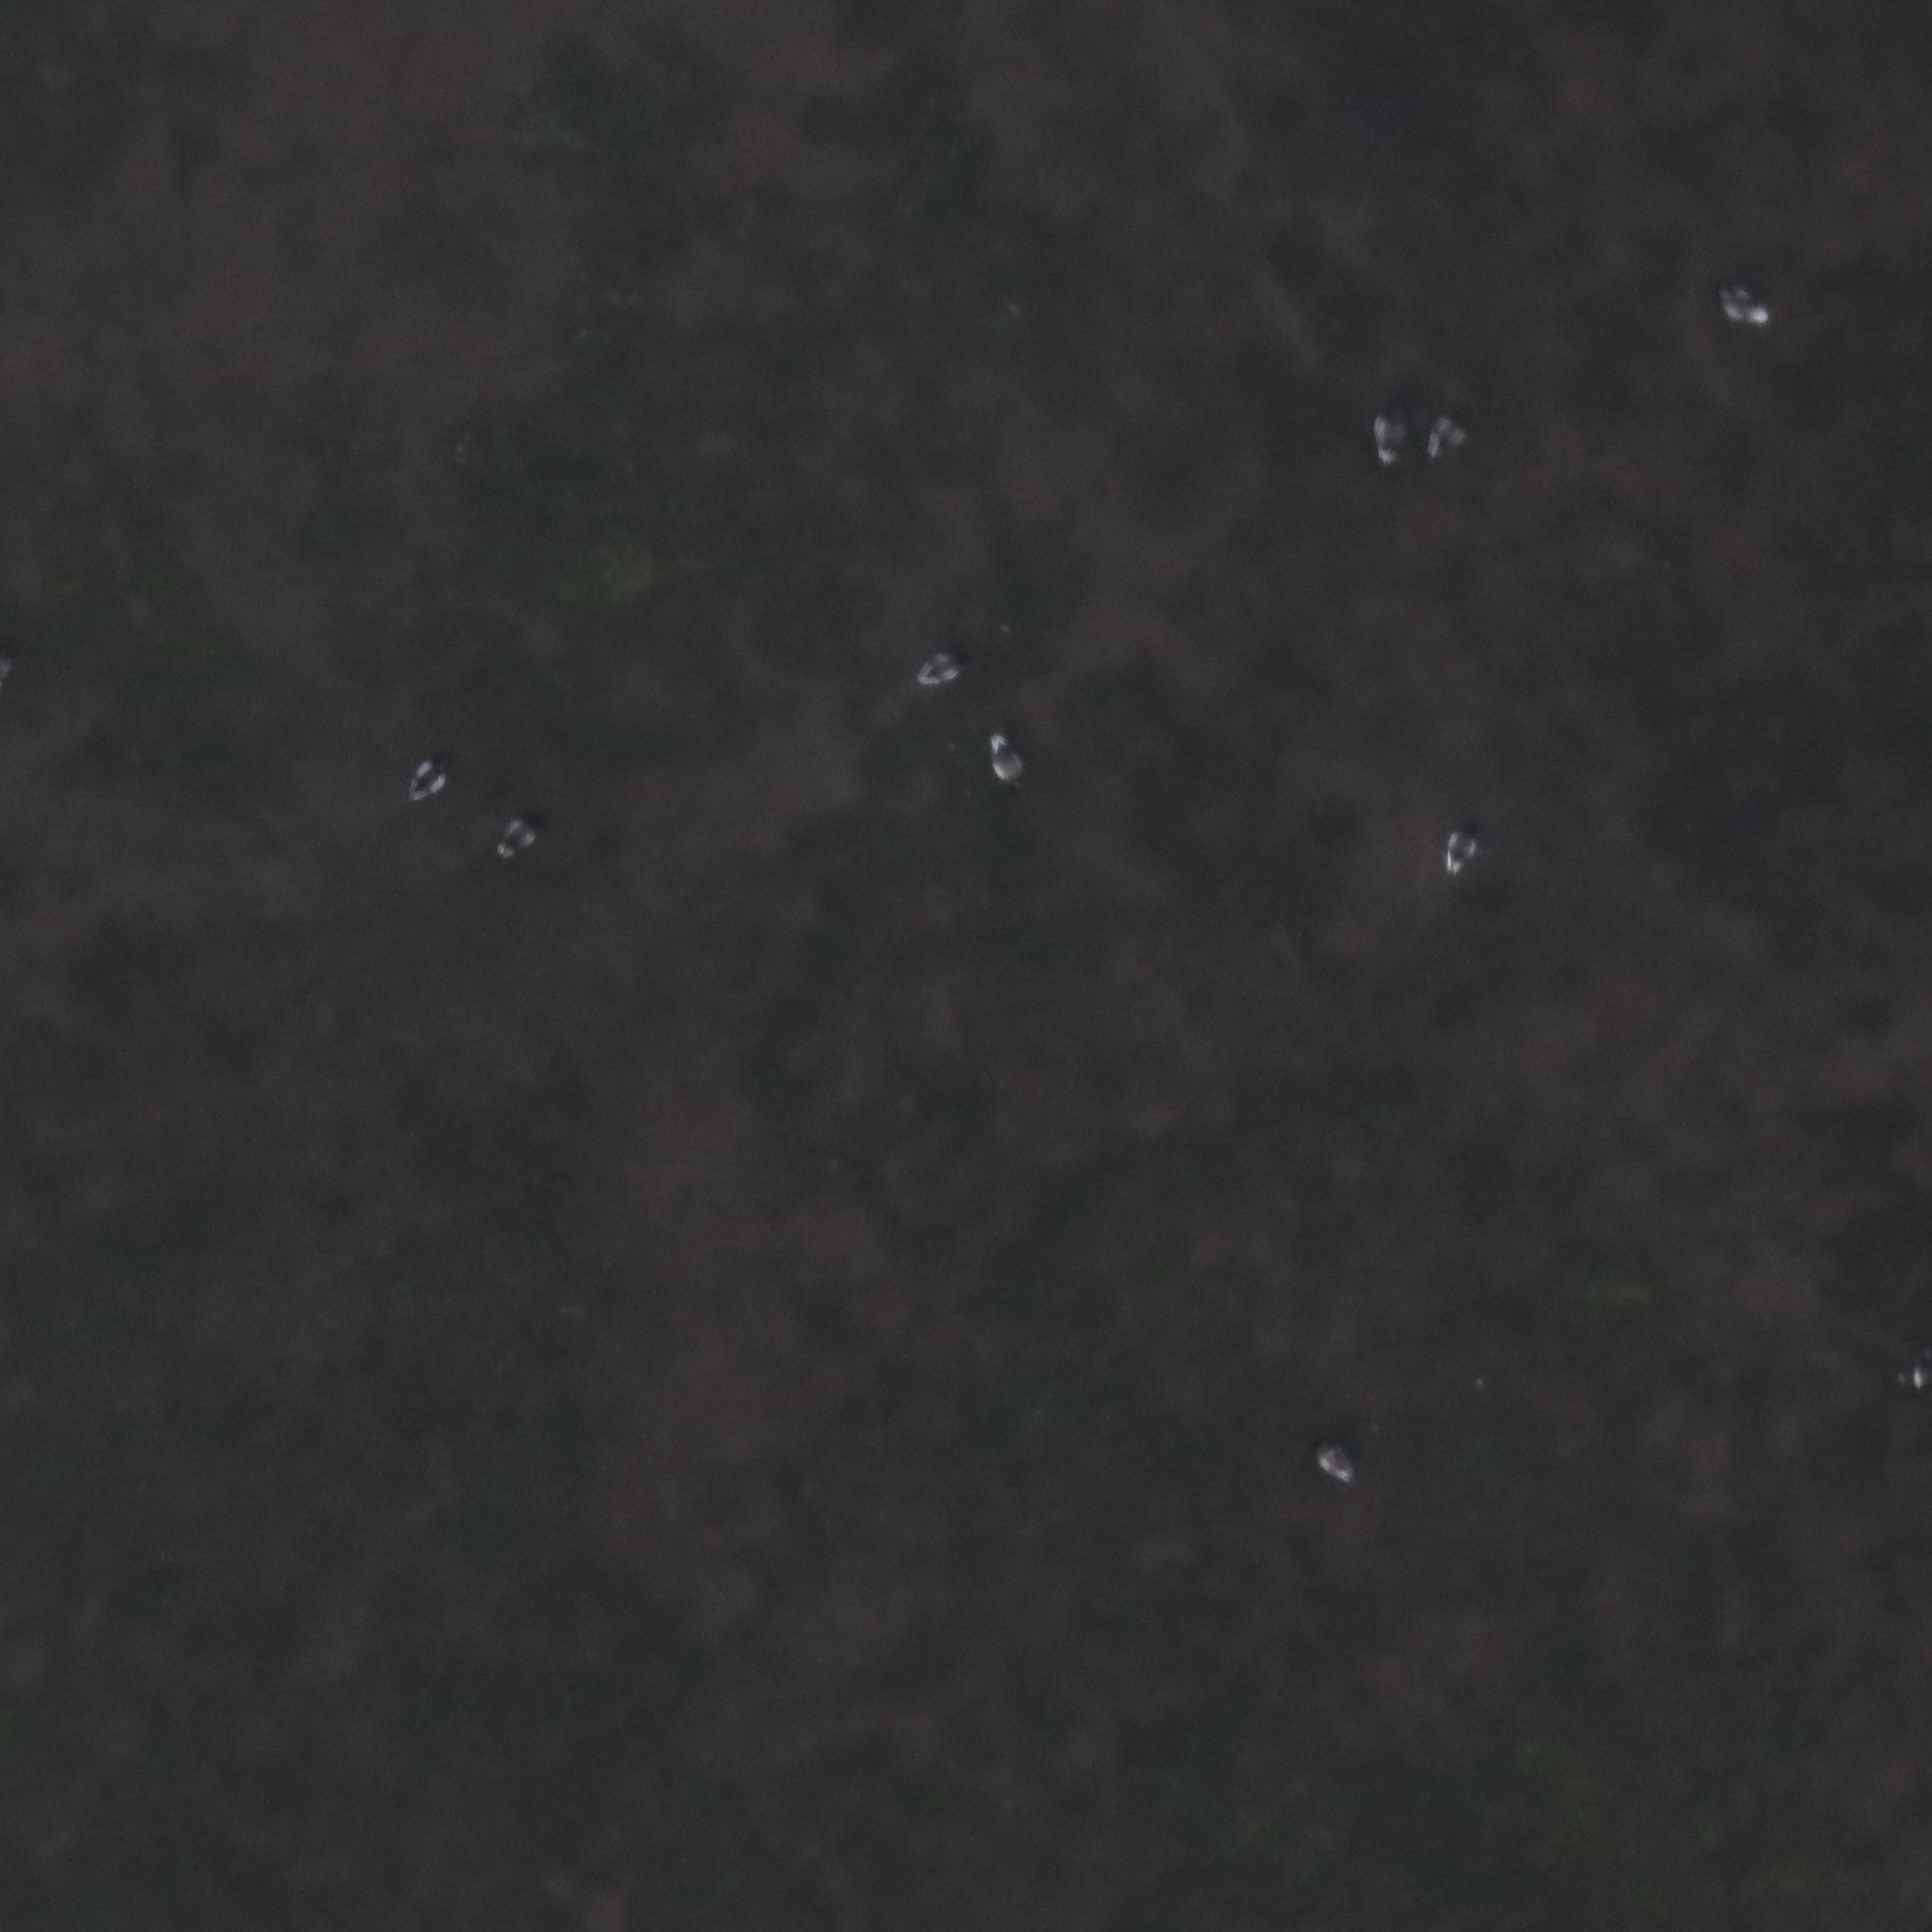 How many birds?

10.